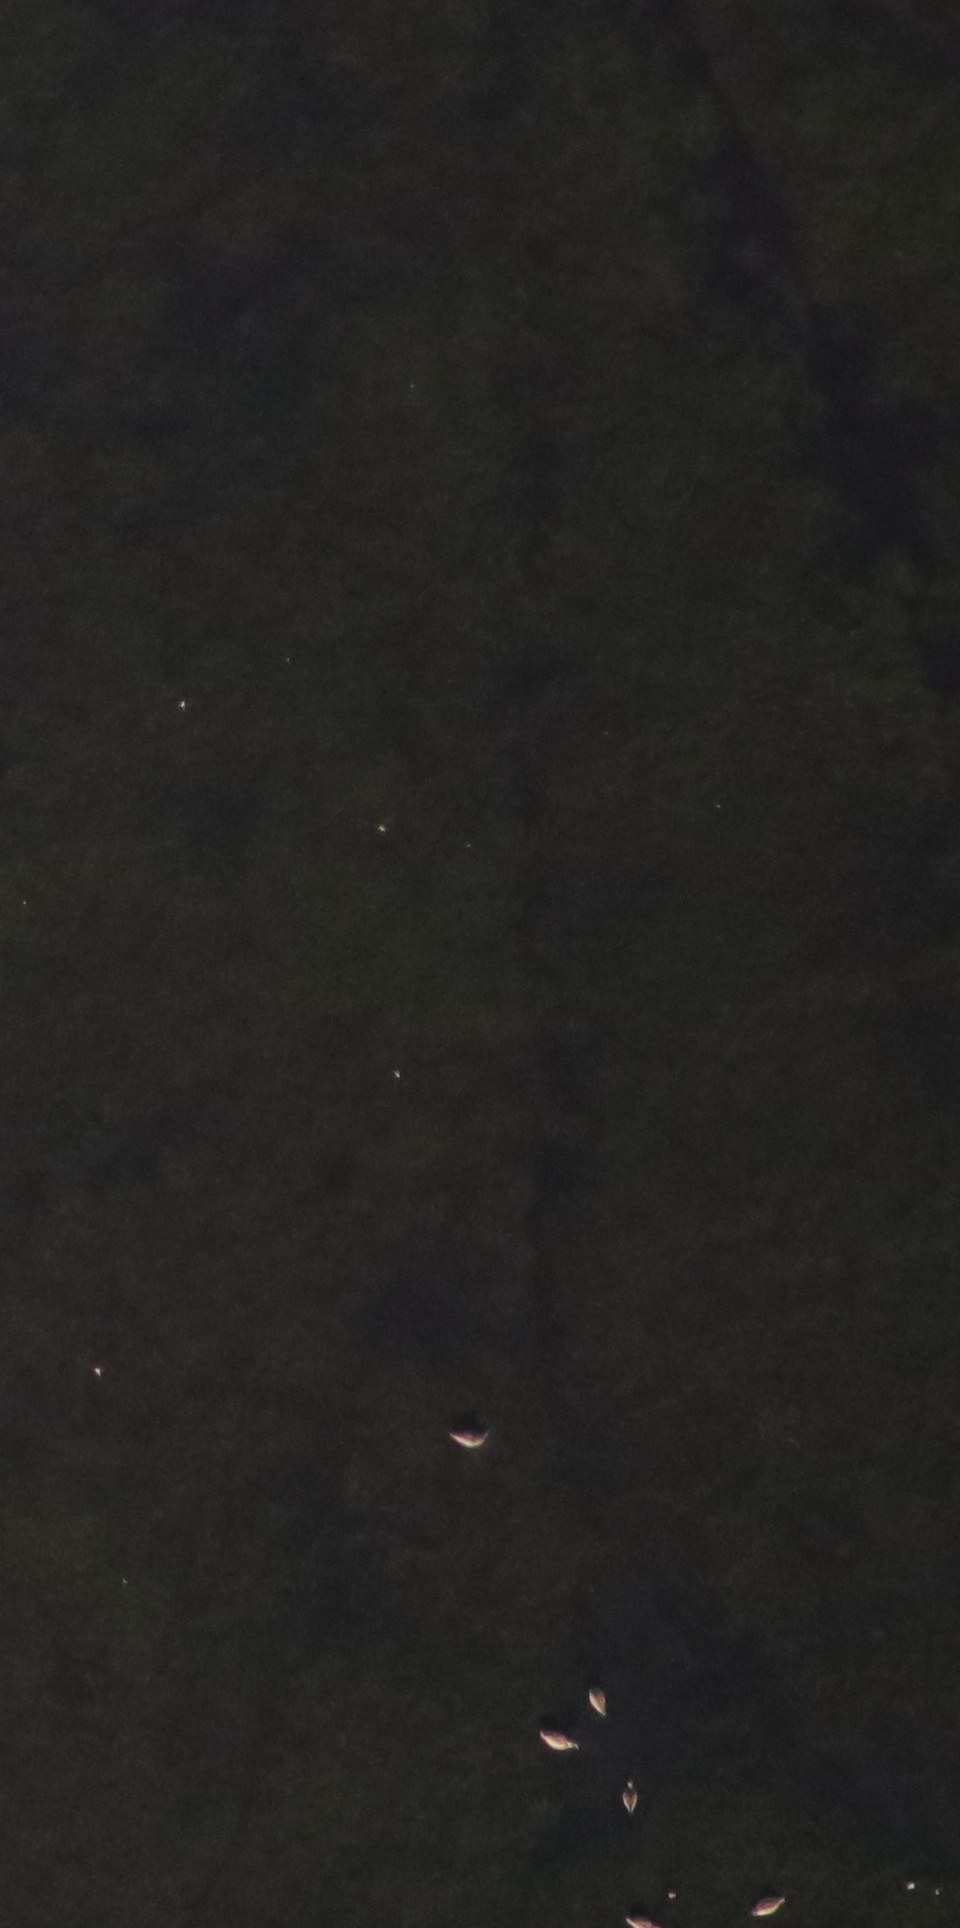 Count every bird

5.